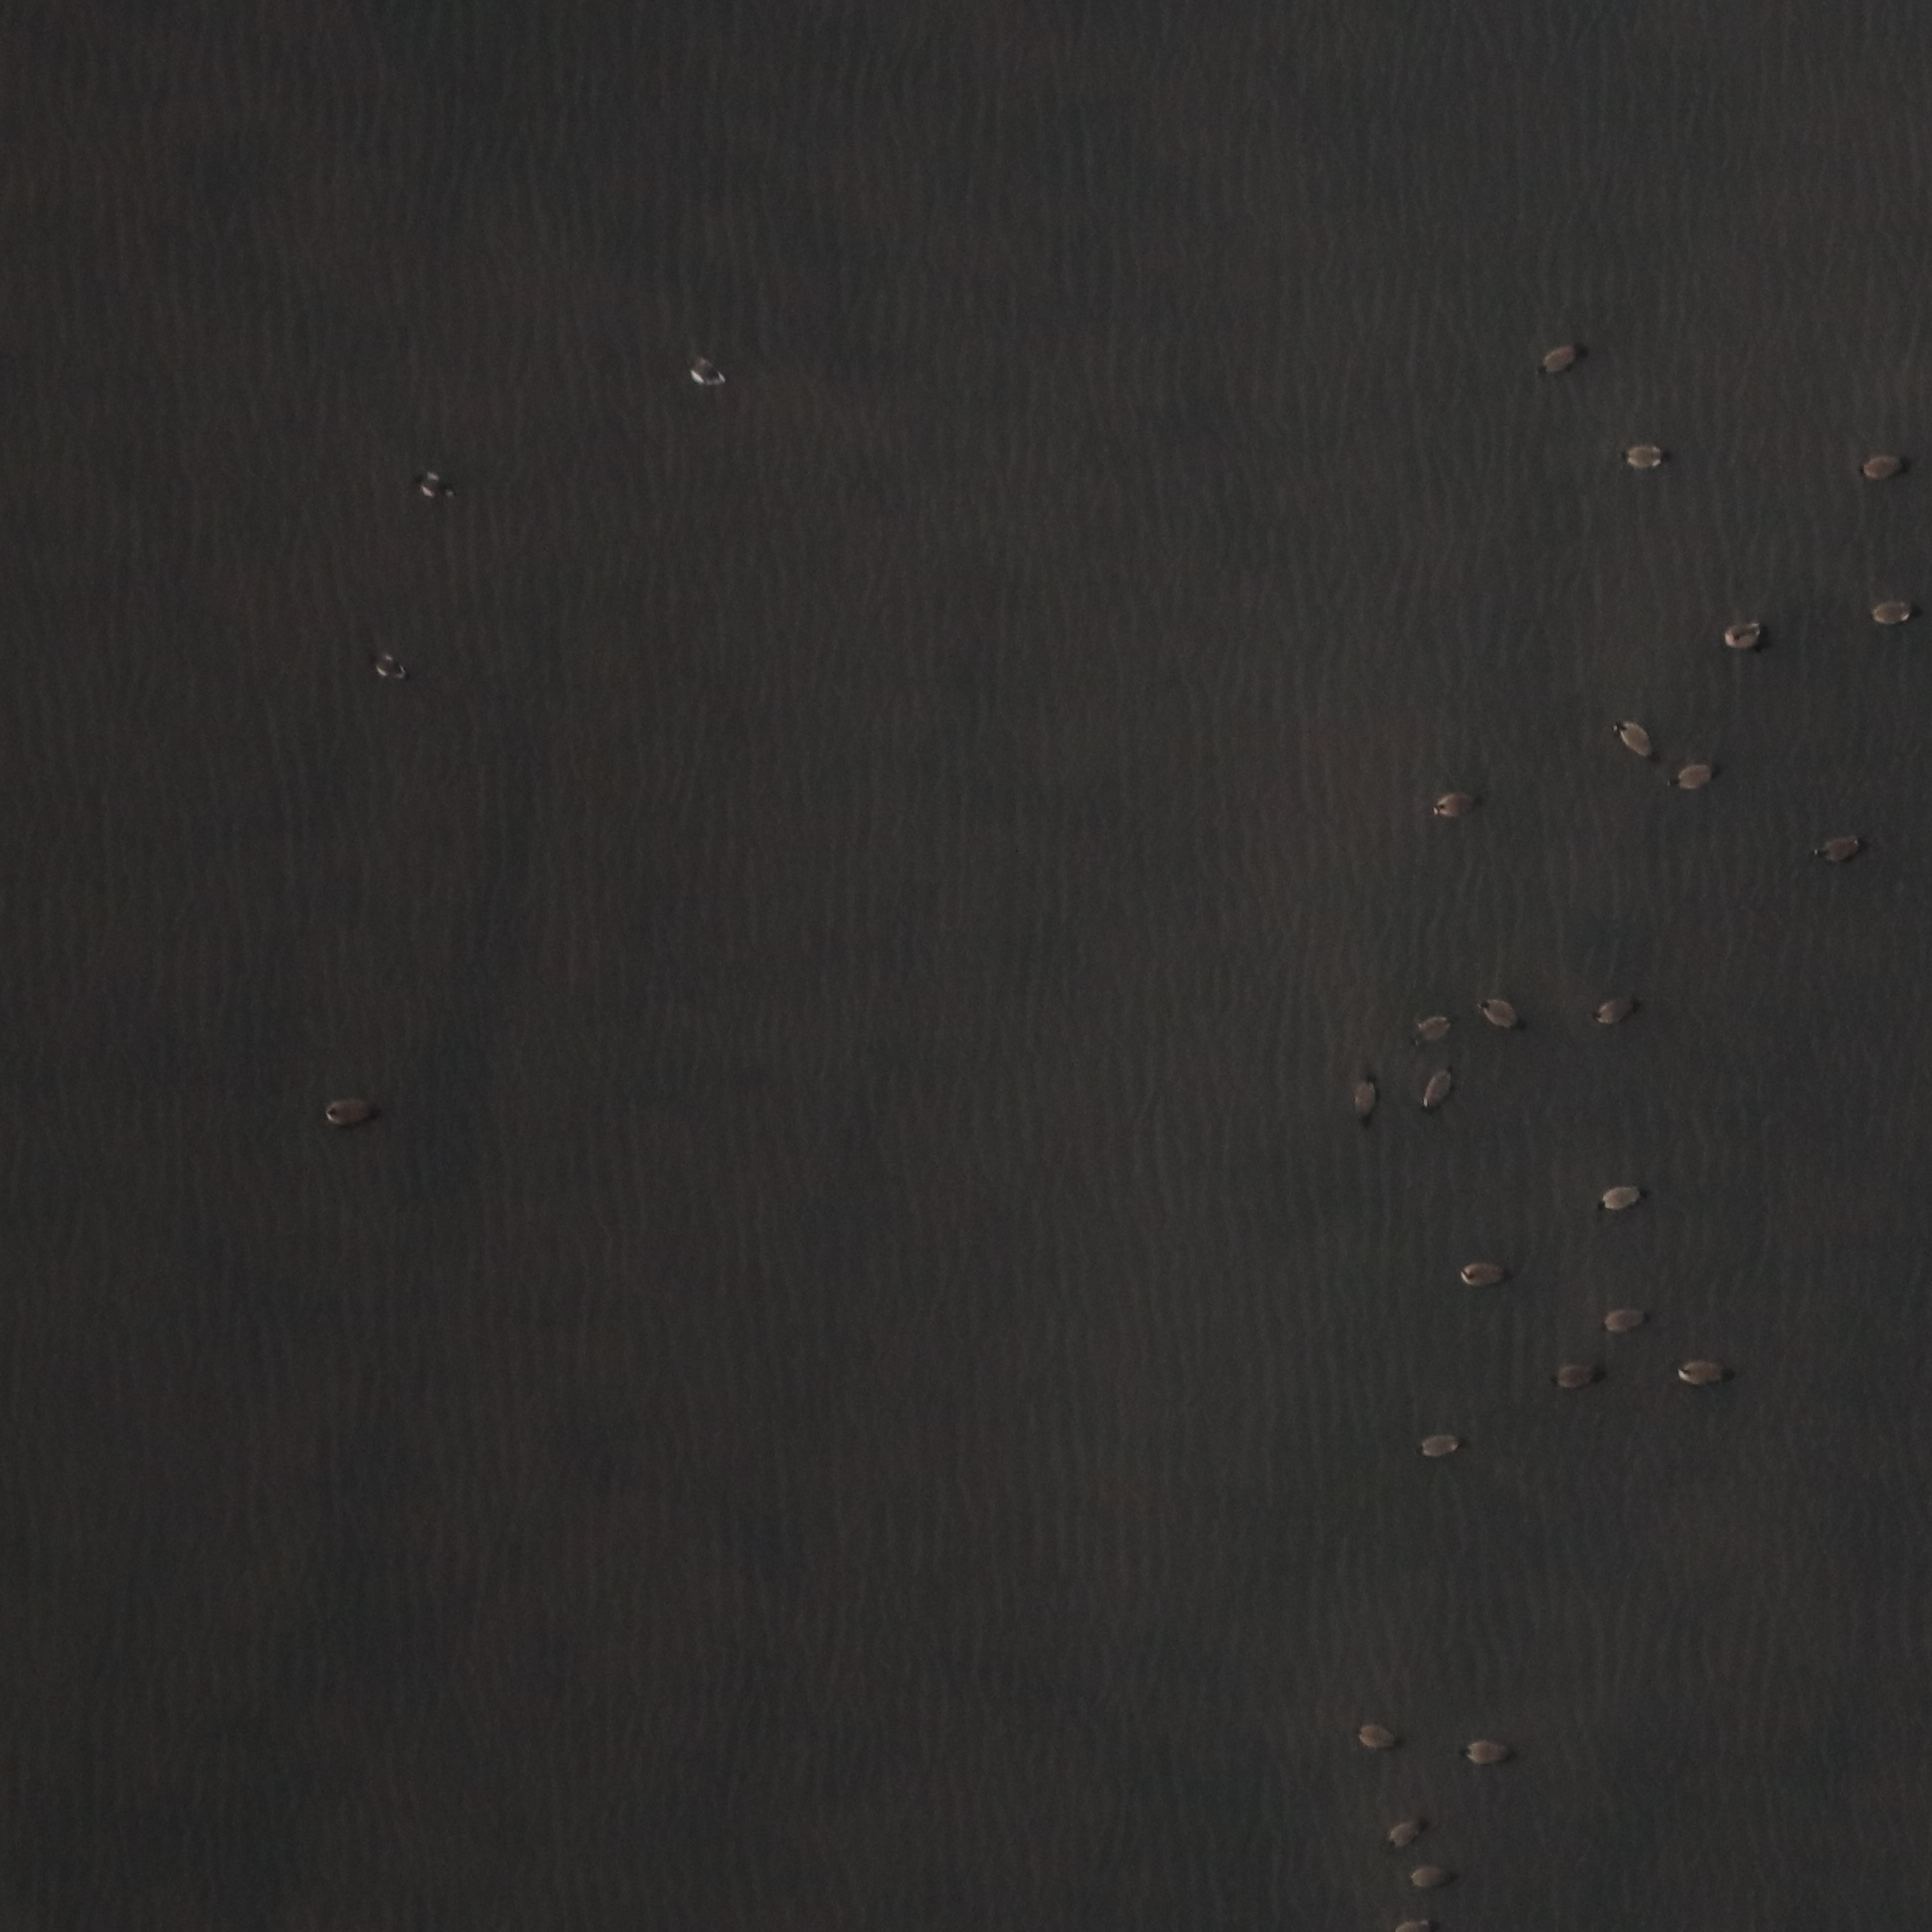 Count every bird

29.